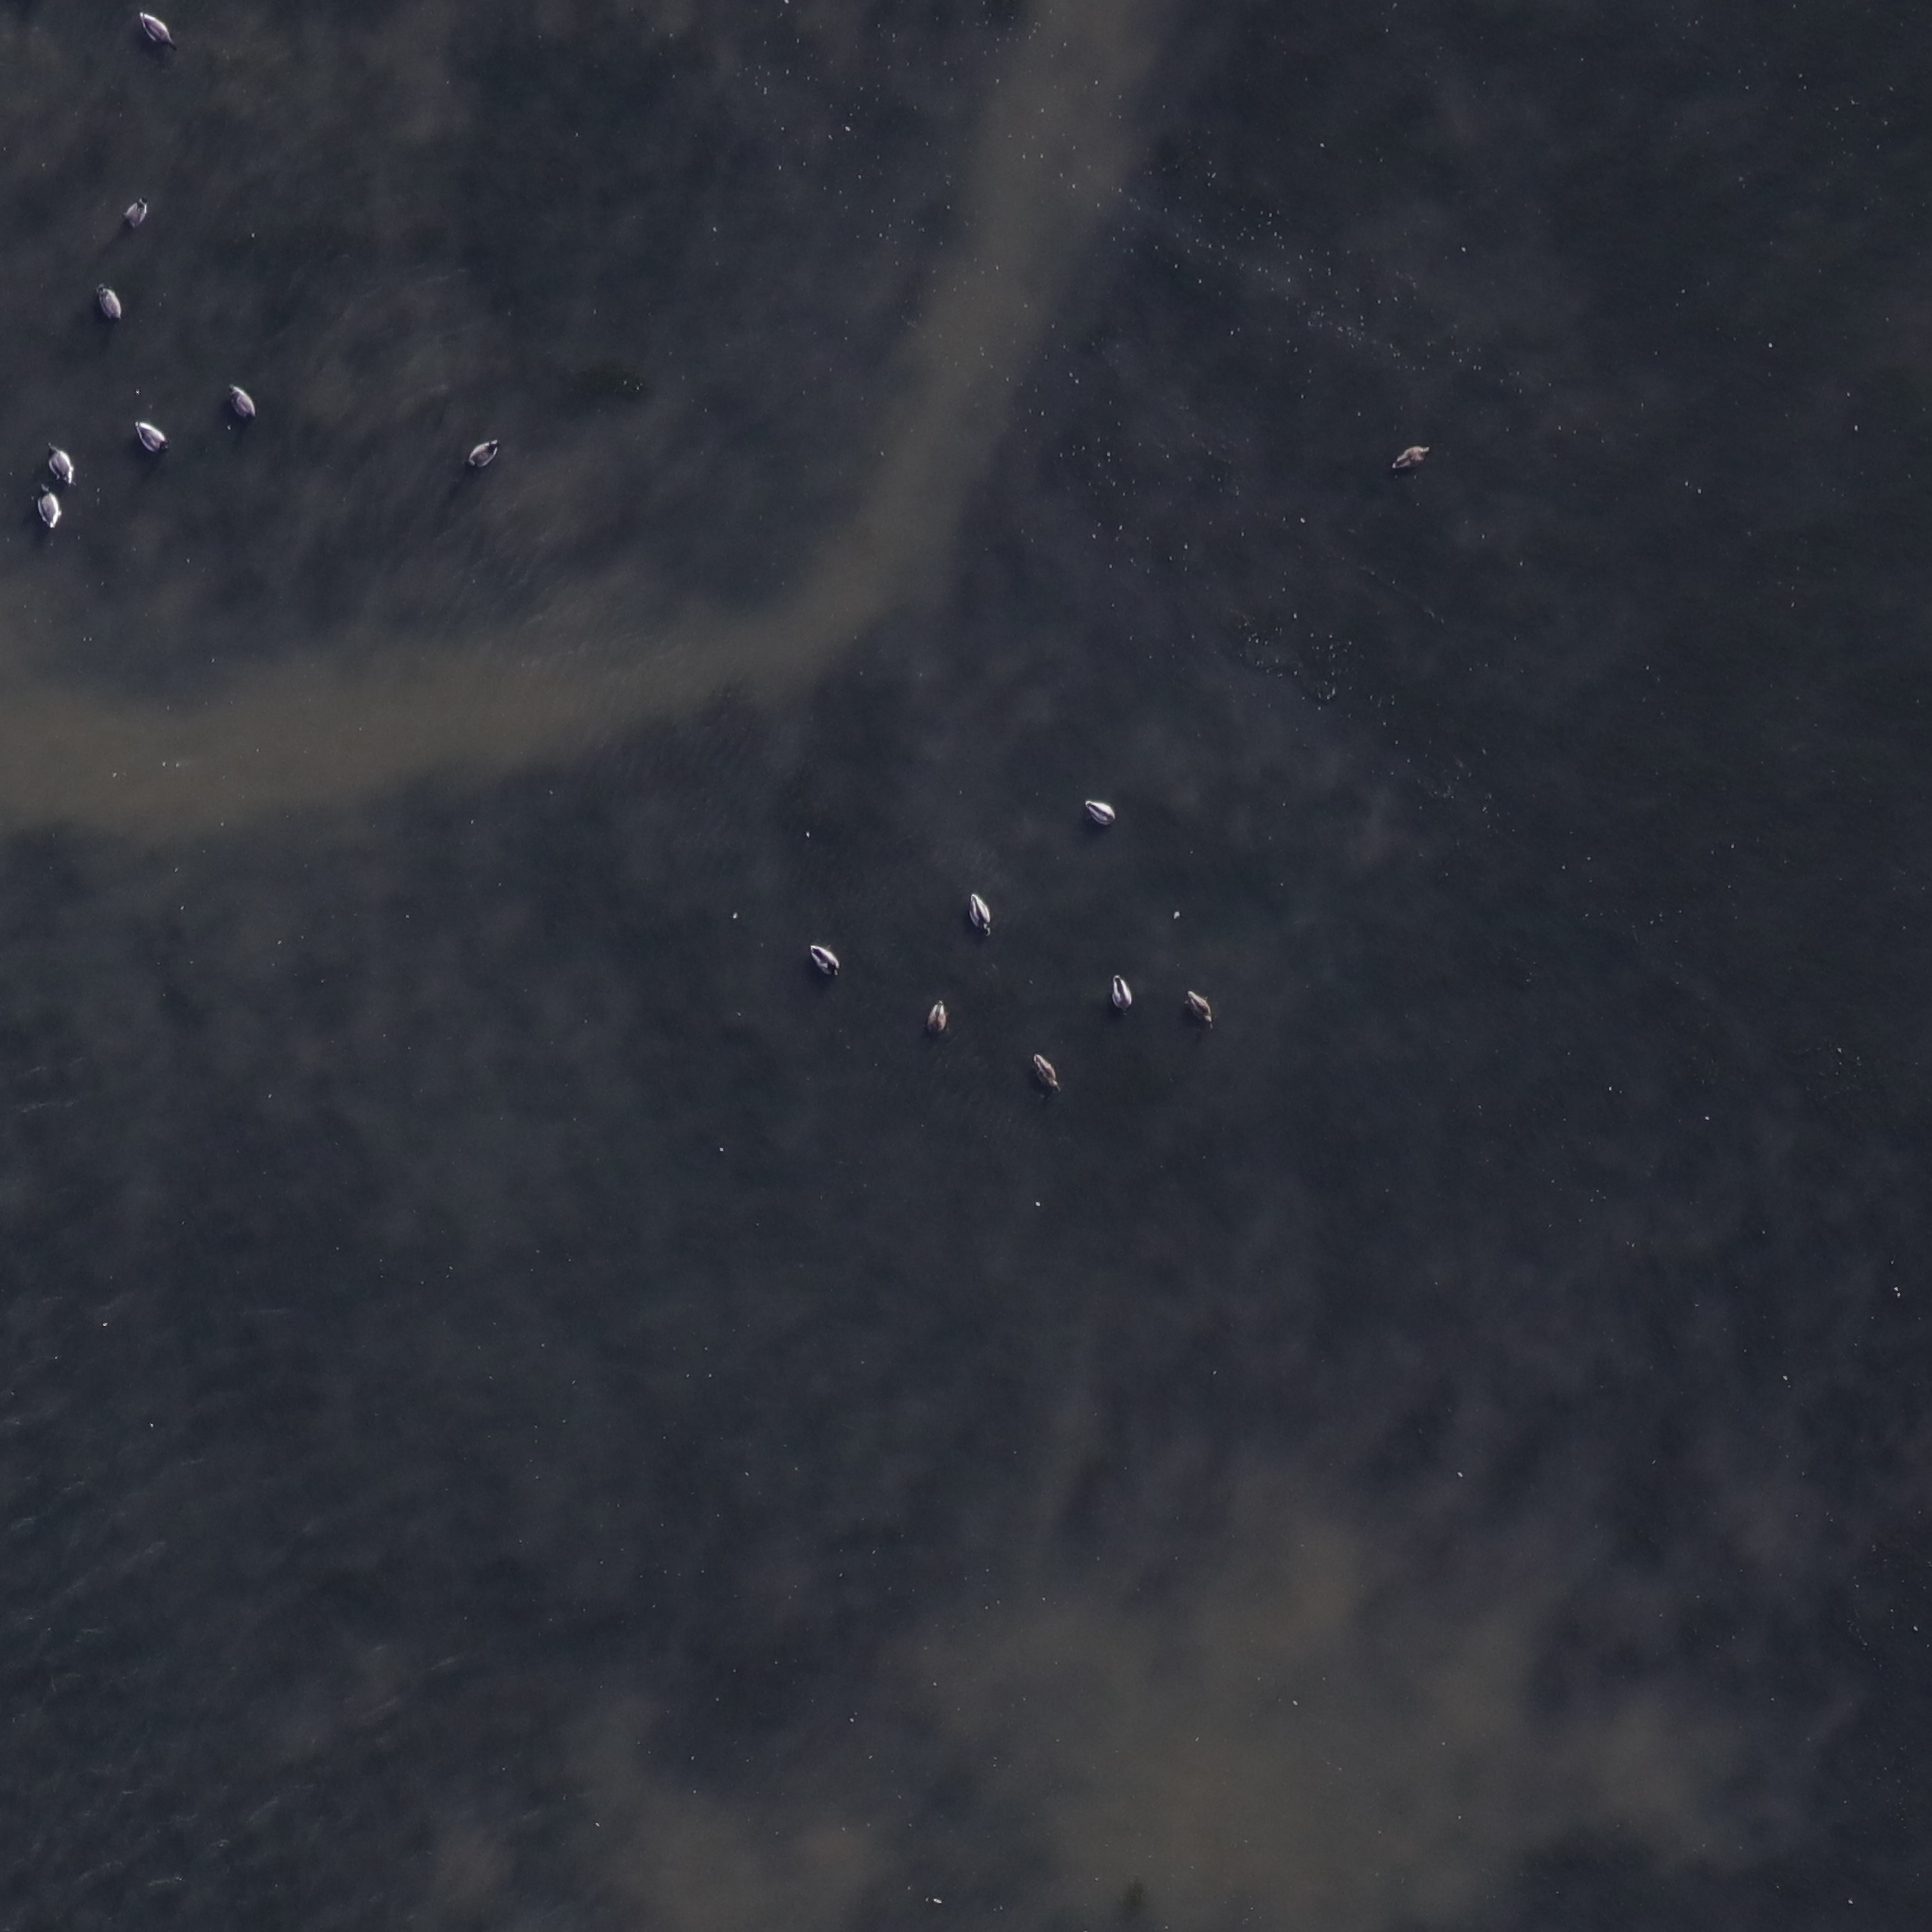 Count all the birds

16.